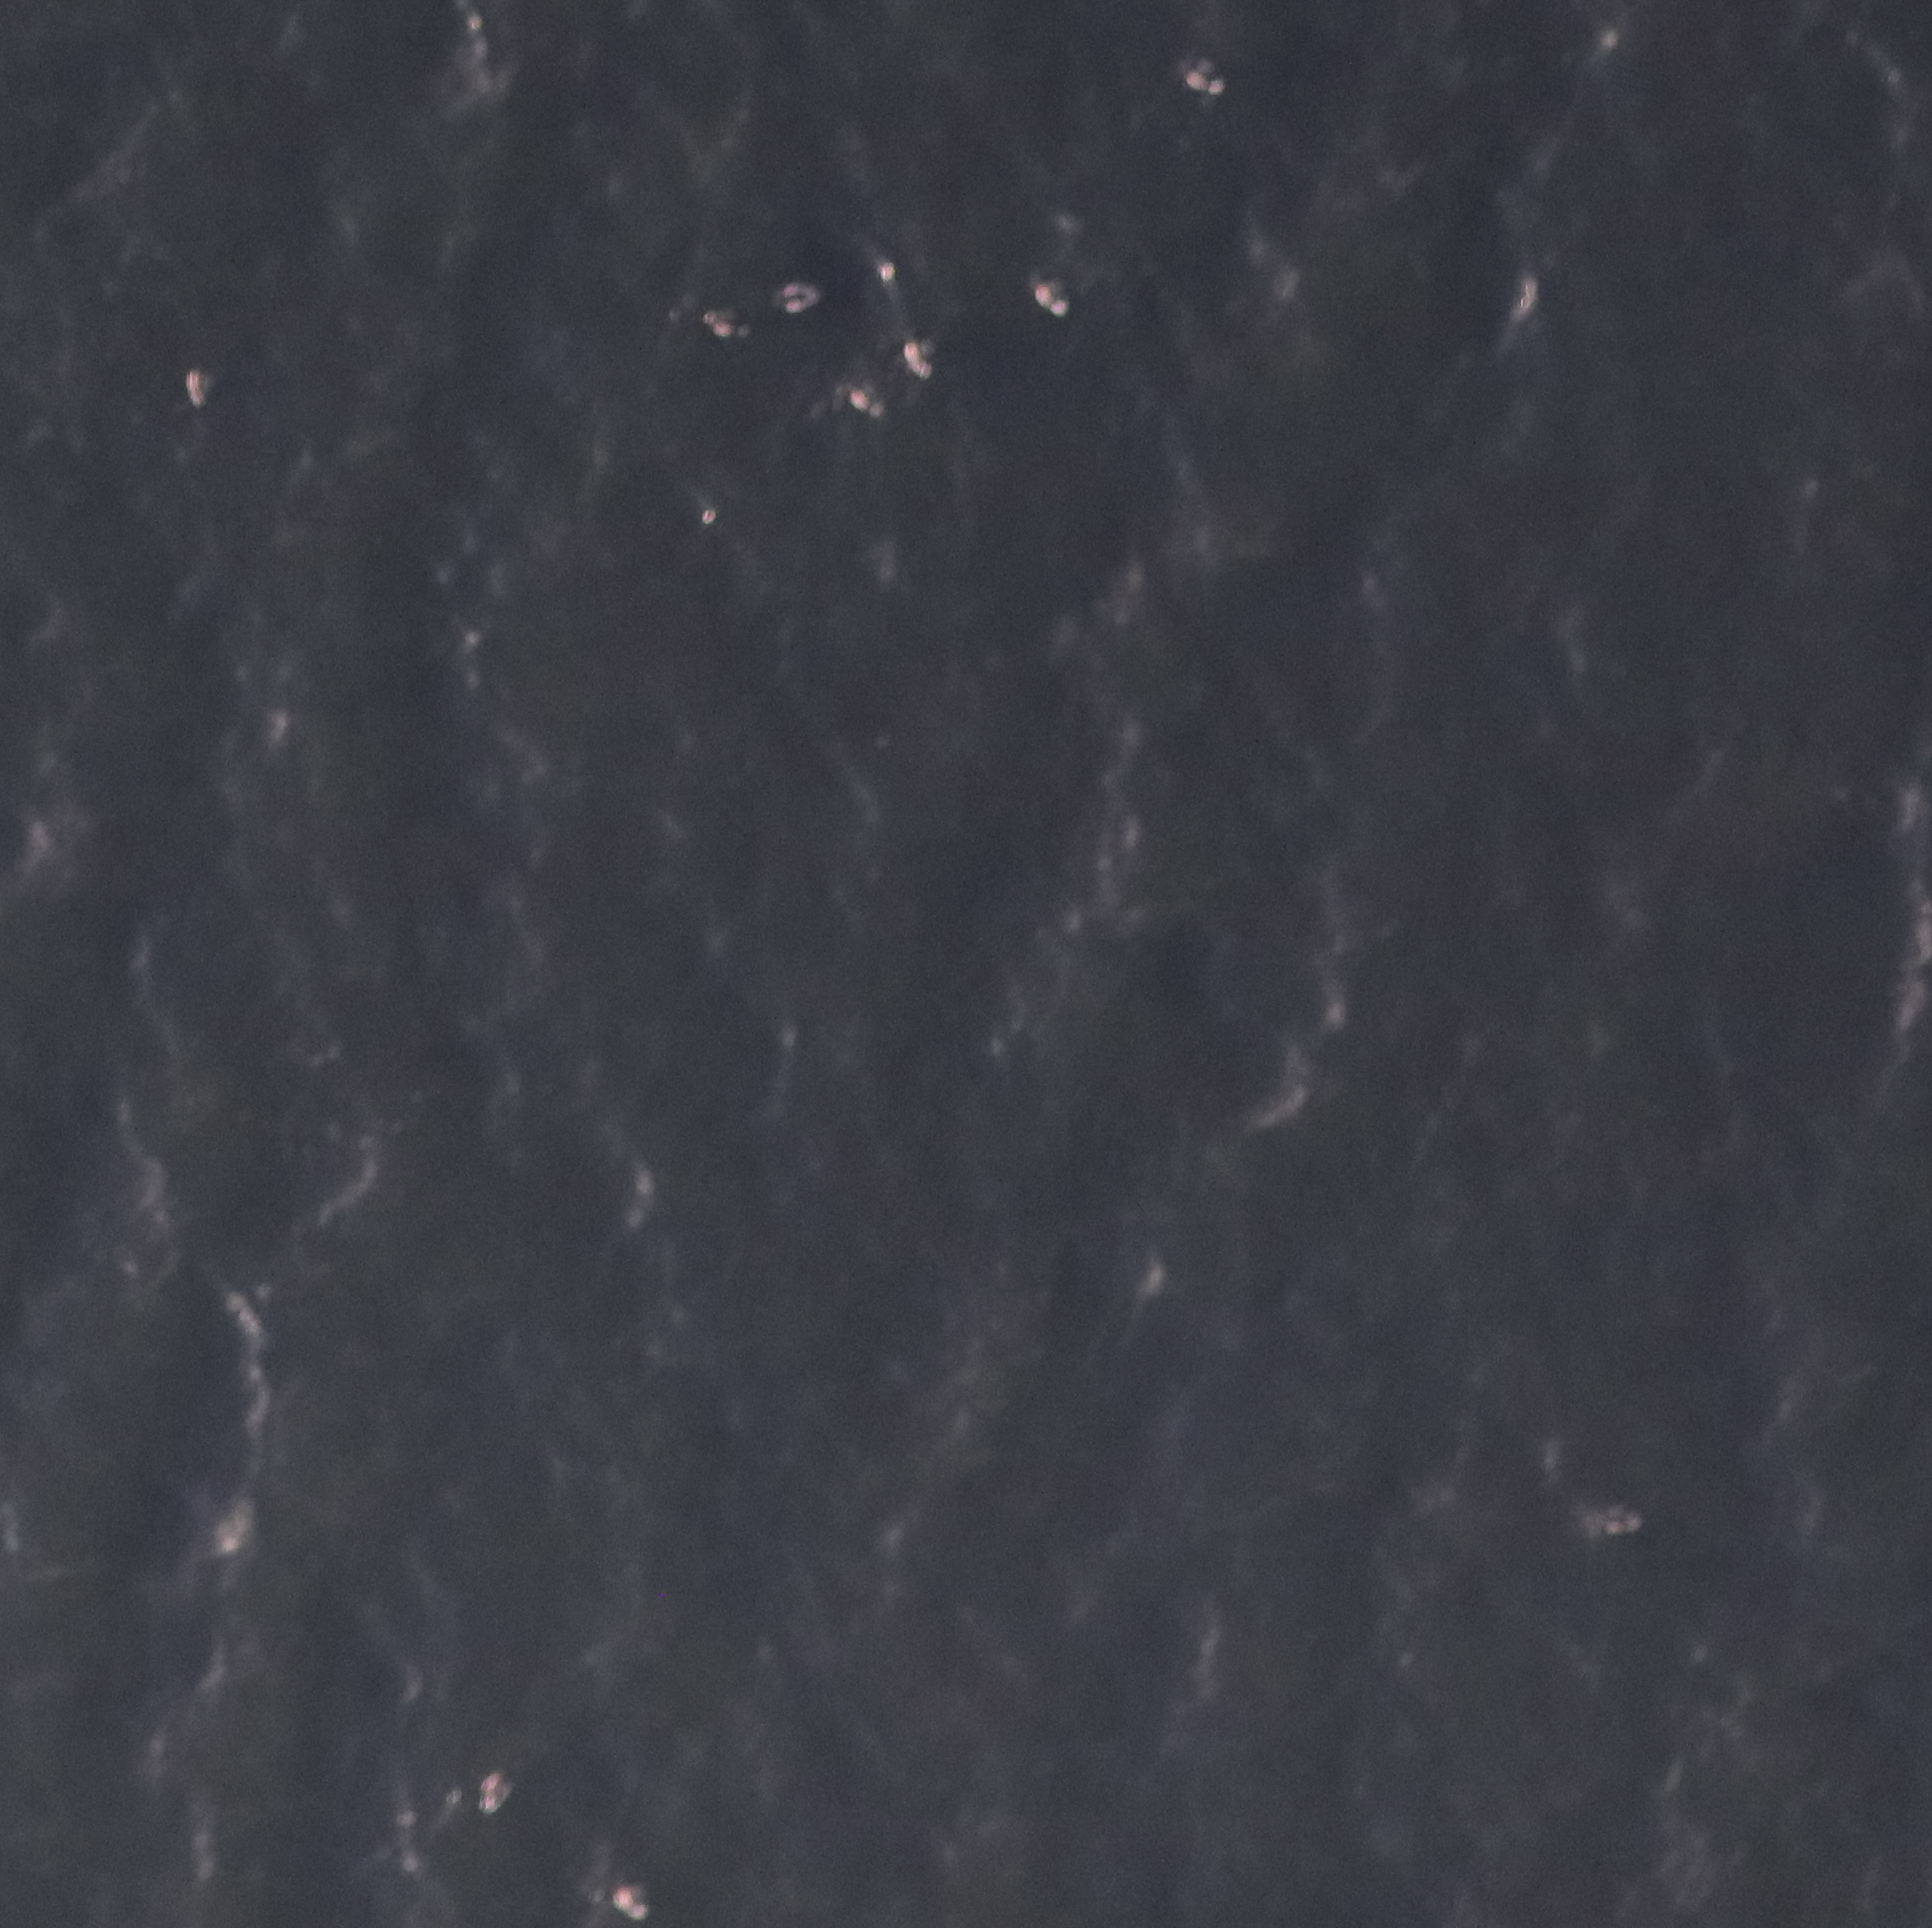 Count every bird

10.